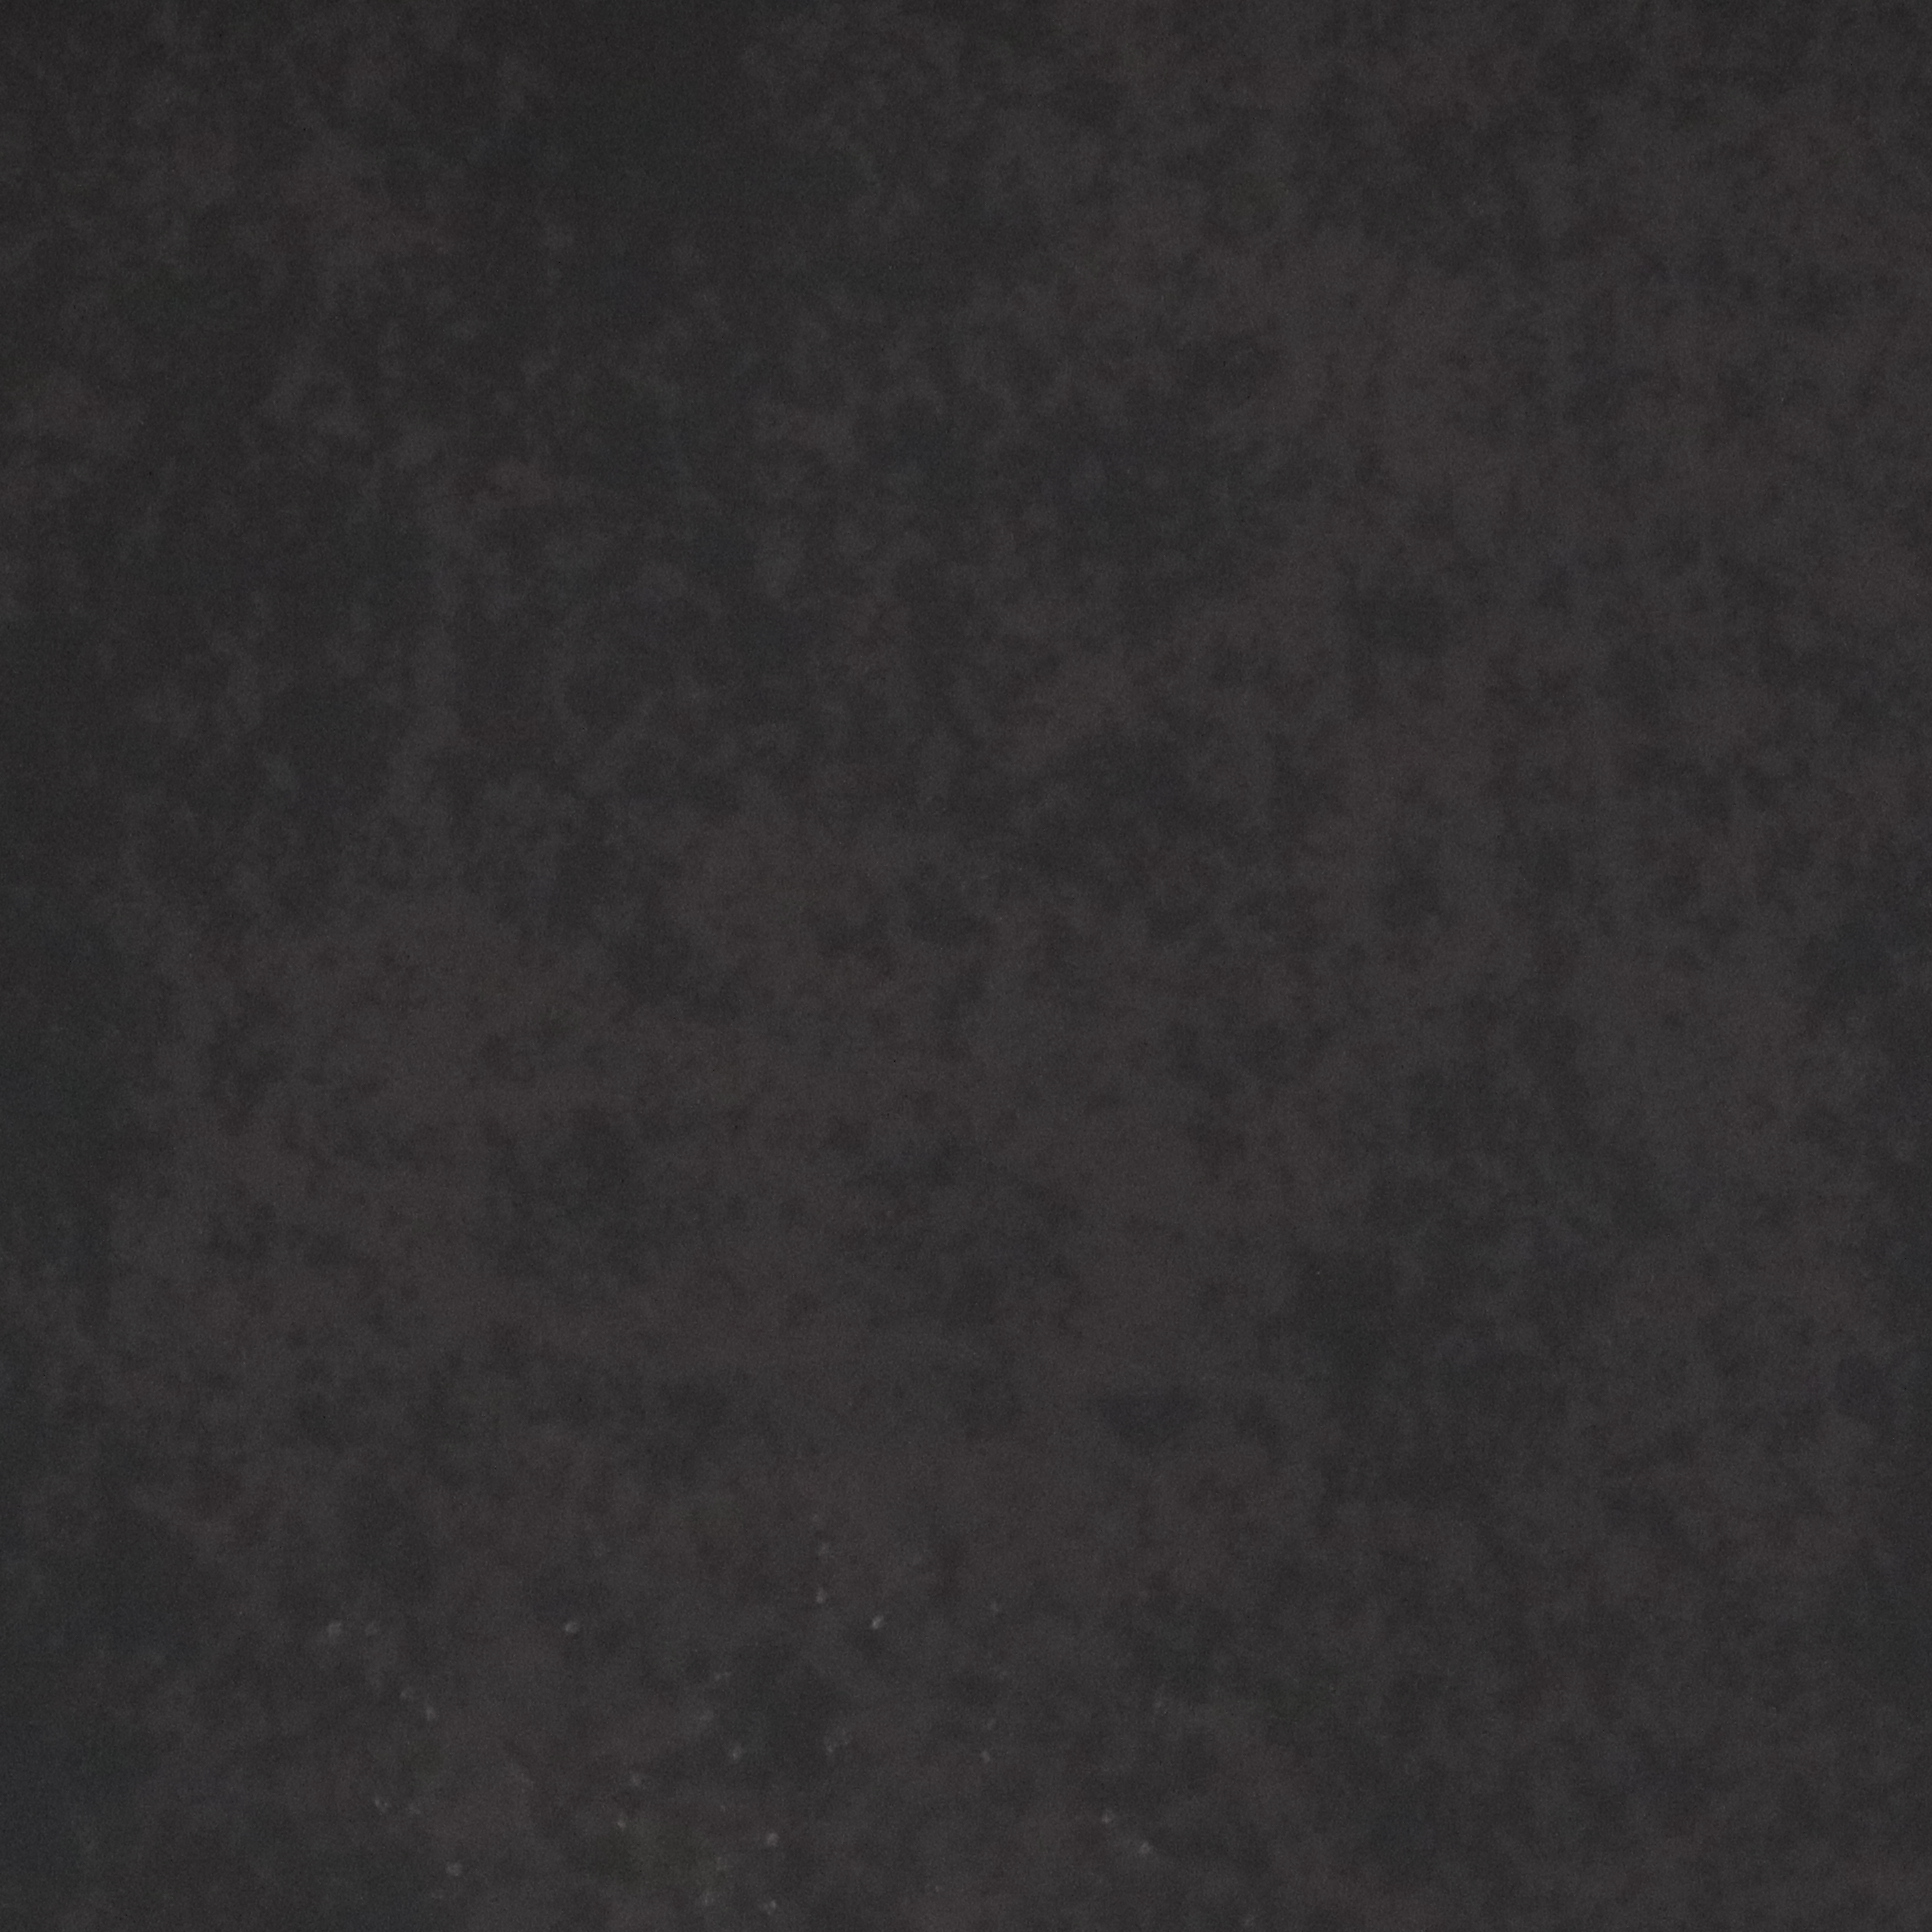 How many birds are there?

24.